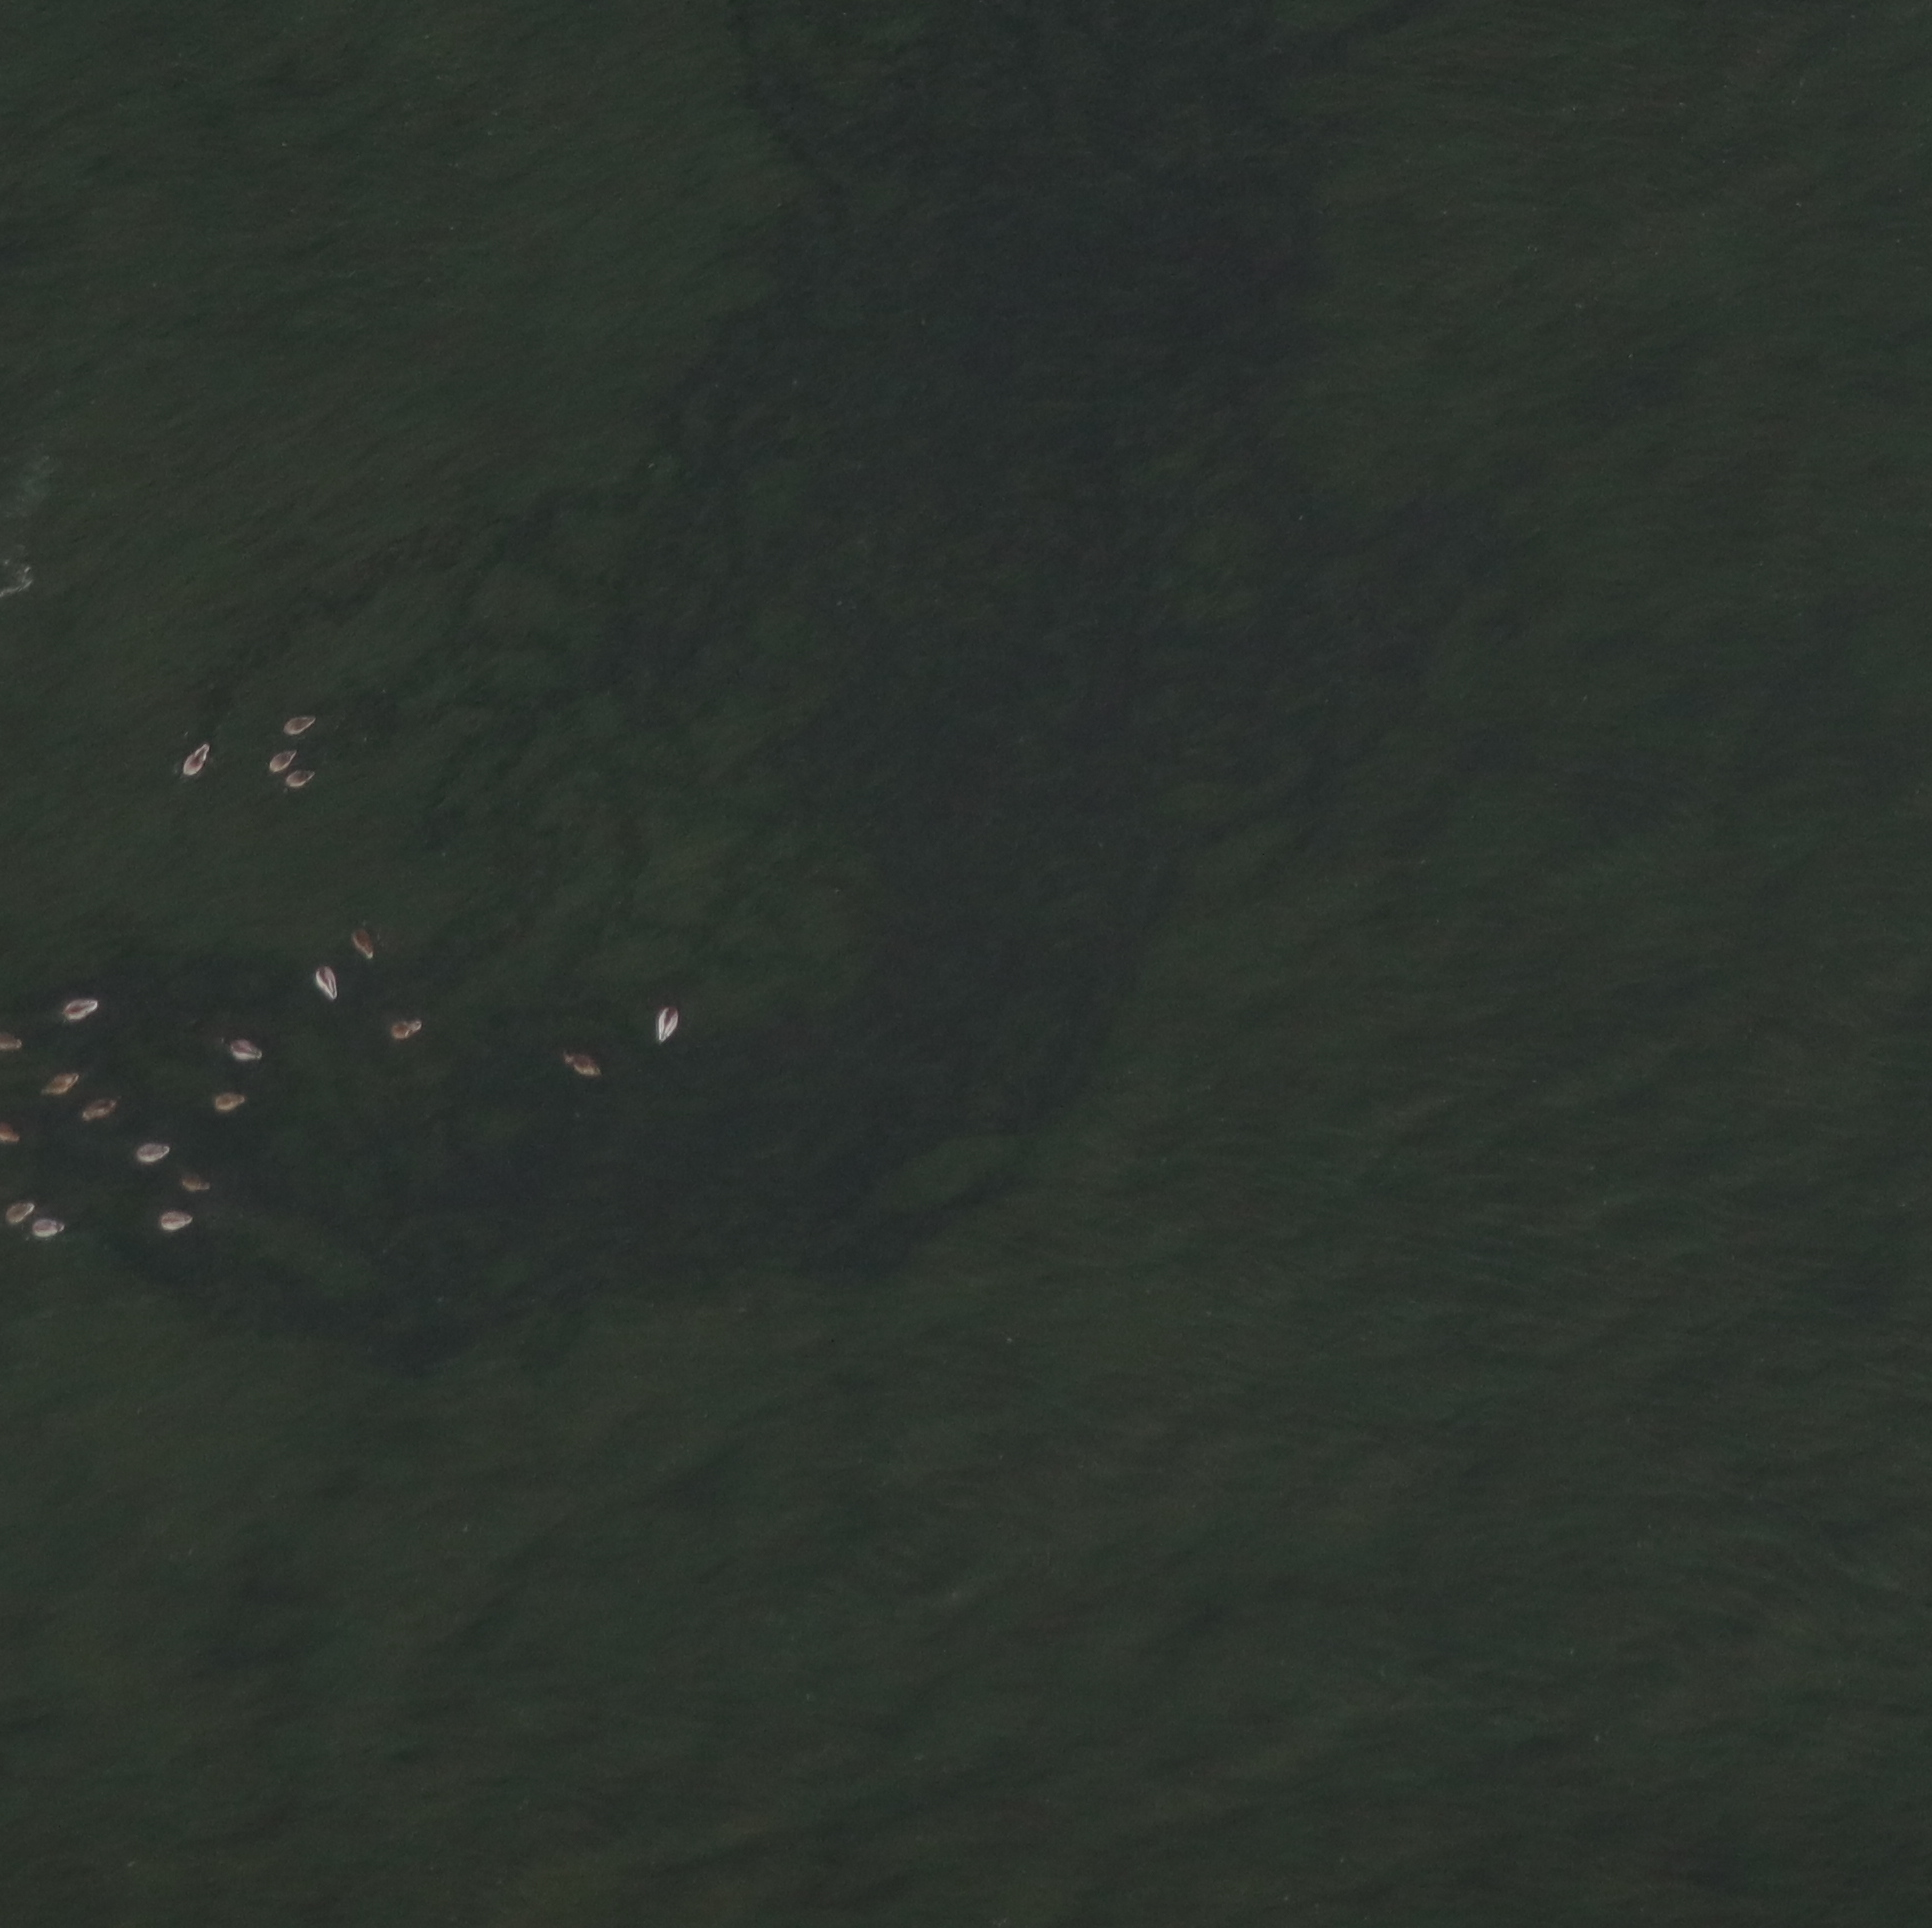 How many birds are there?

21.